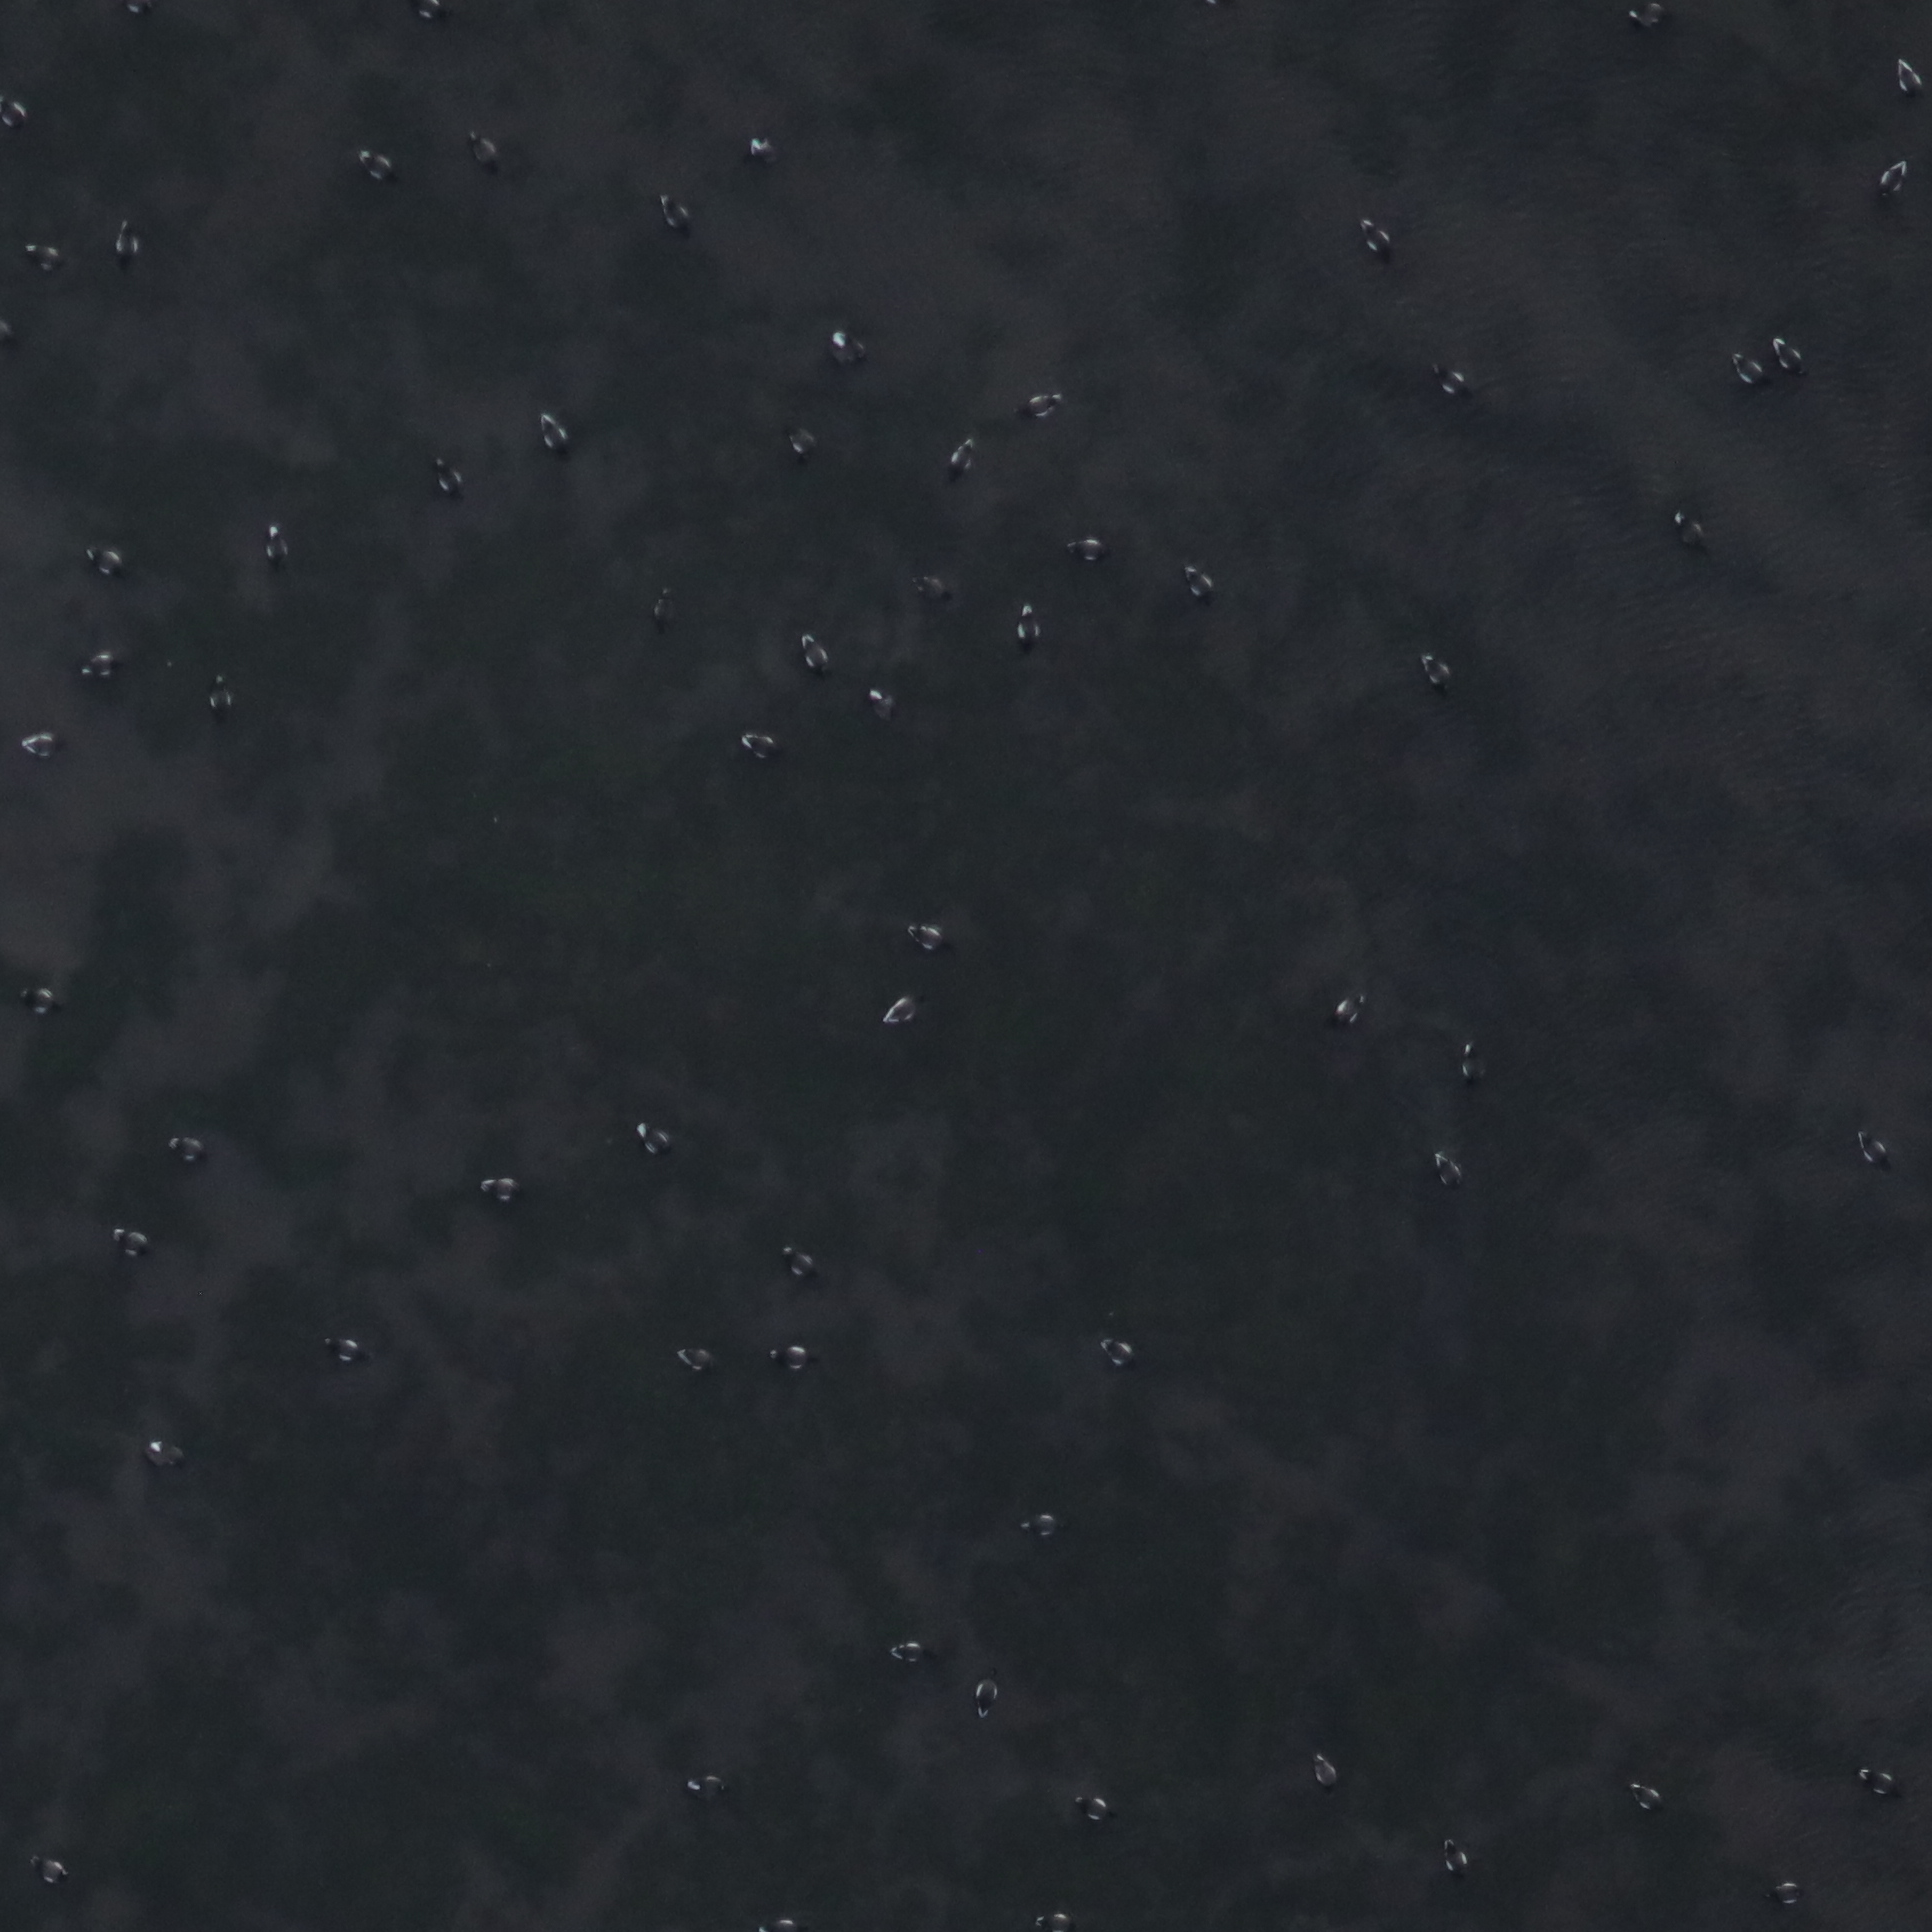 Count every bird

66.